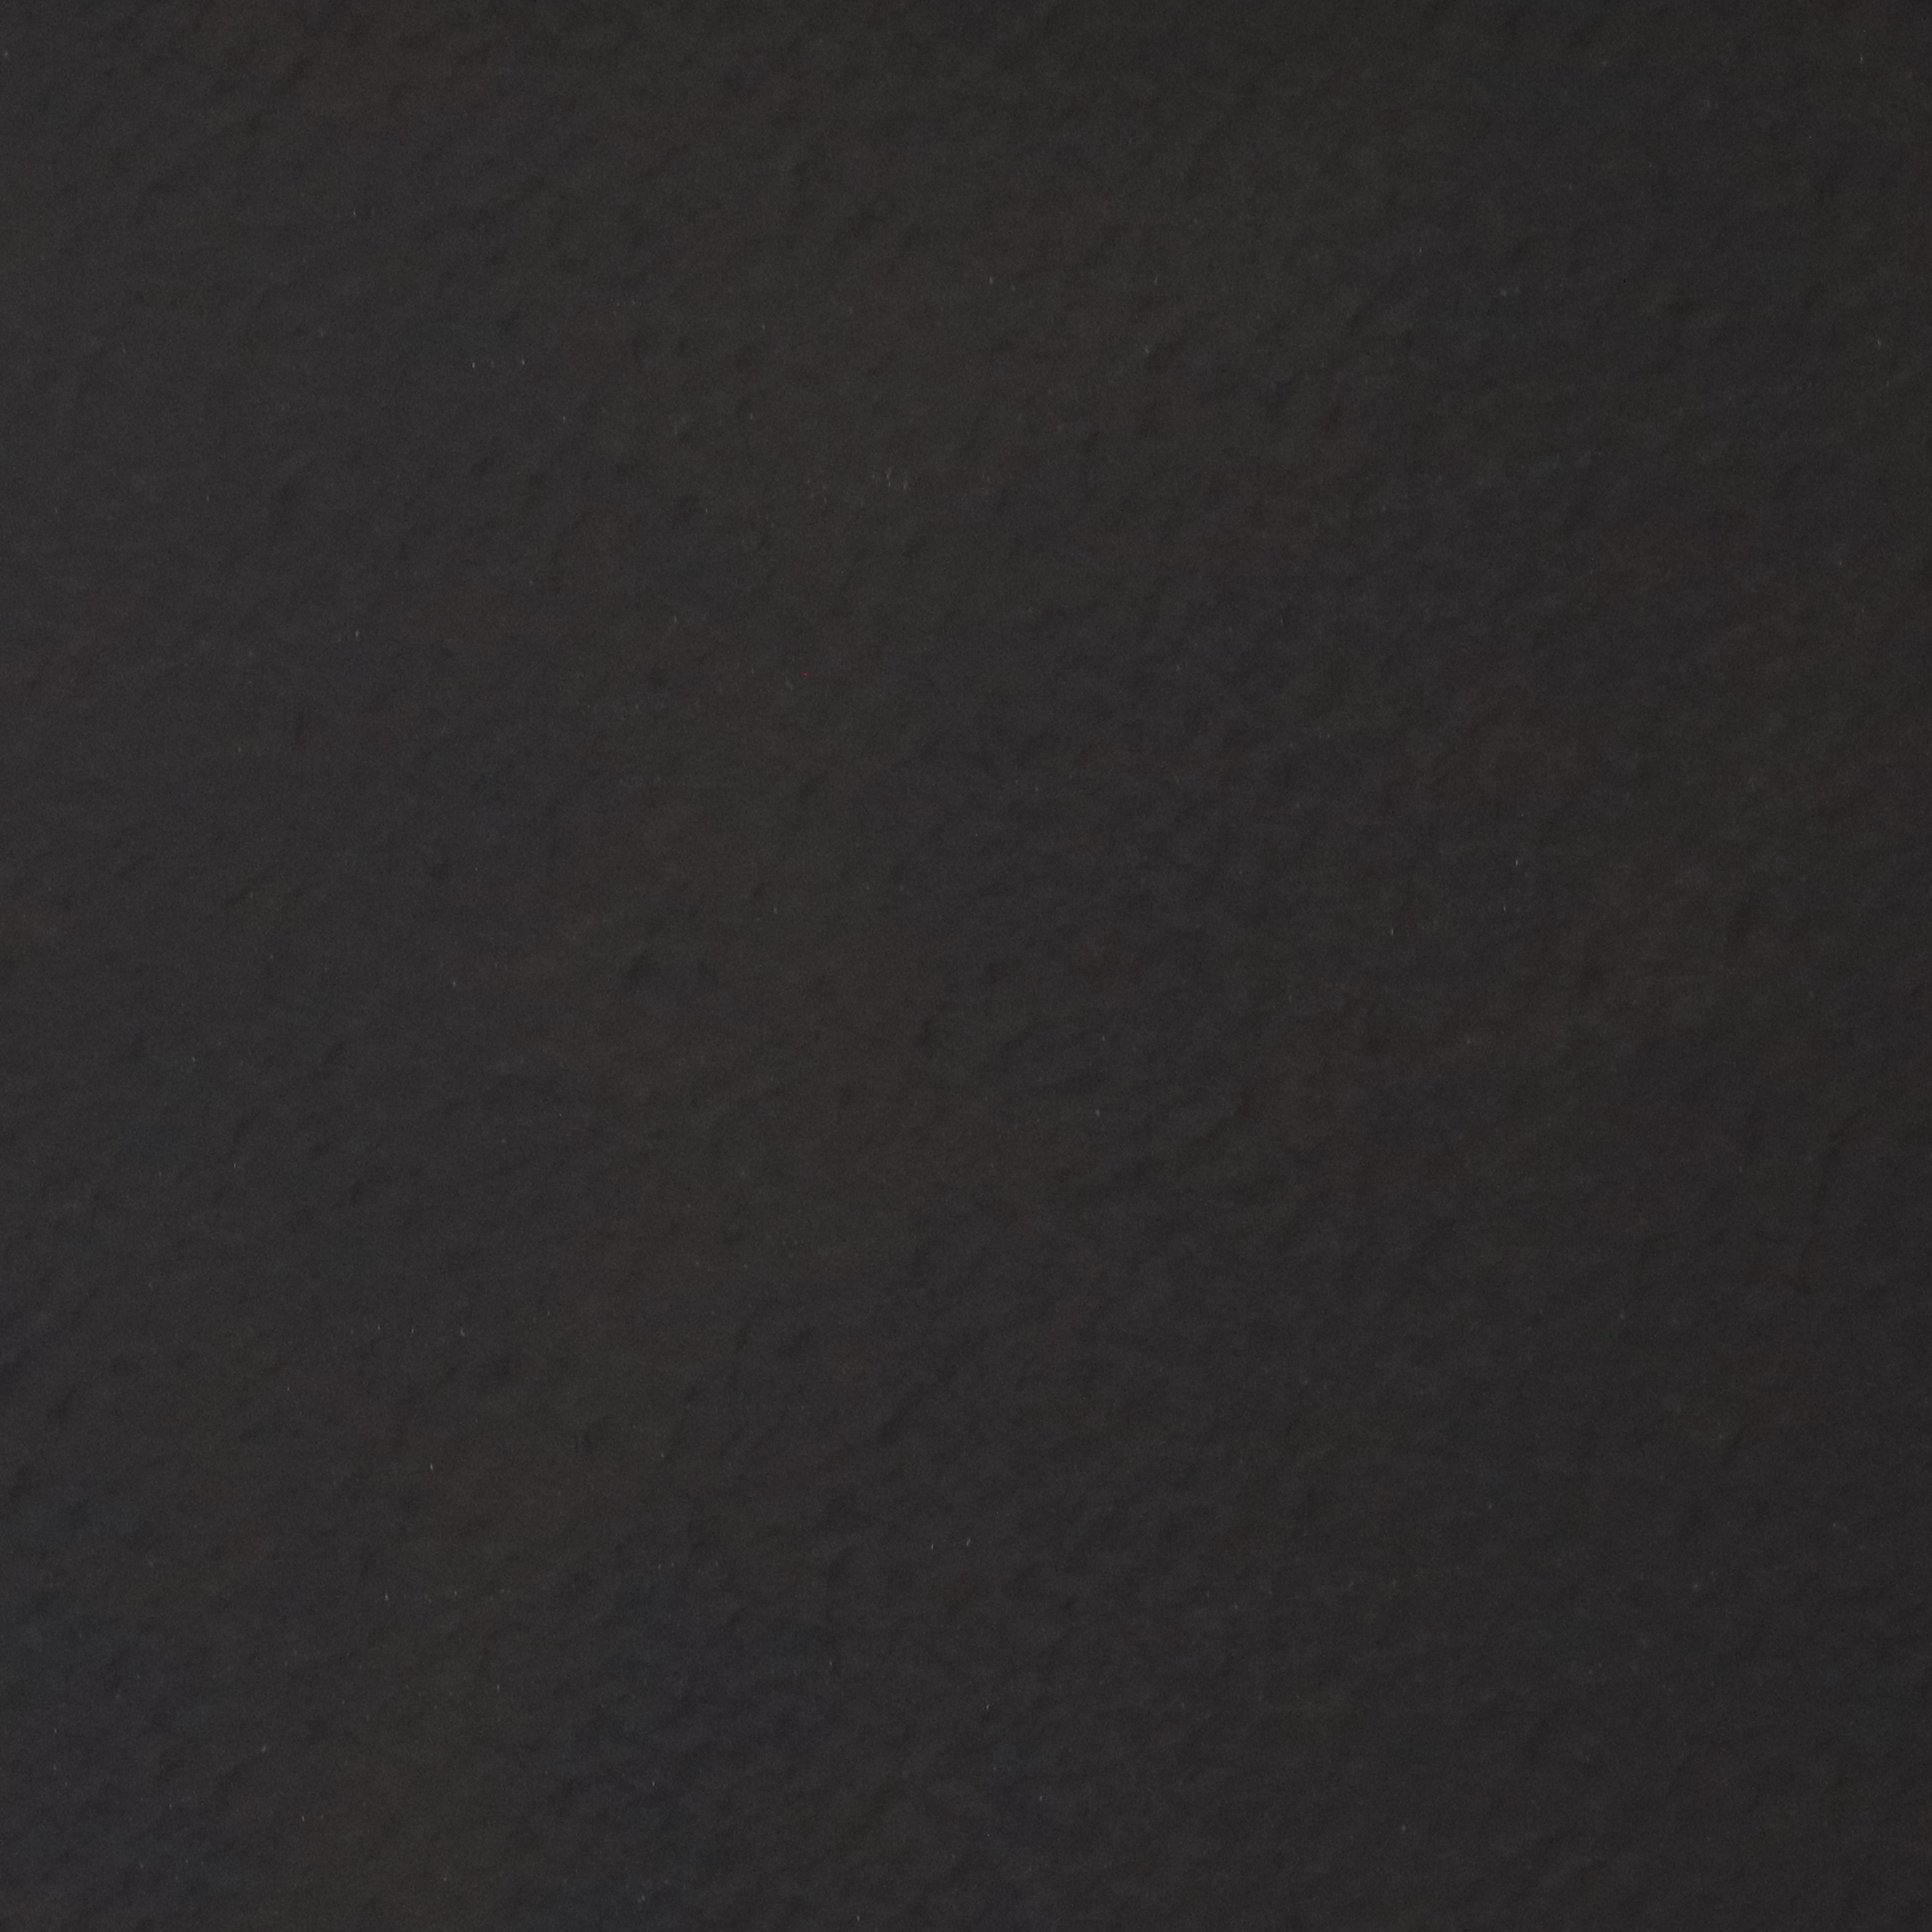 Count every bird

0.